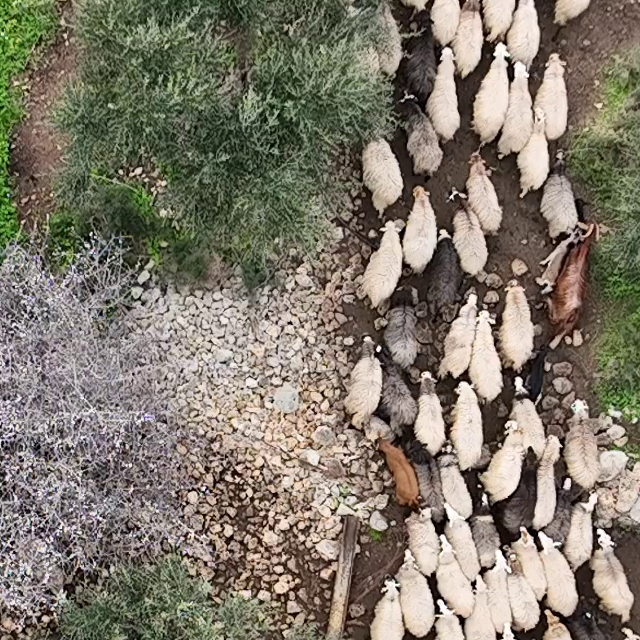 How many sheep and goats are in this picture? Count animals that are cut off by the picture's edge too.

58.